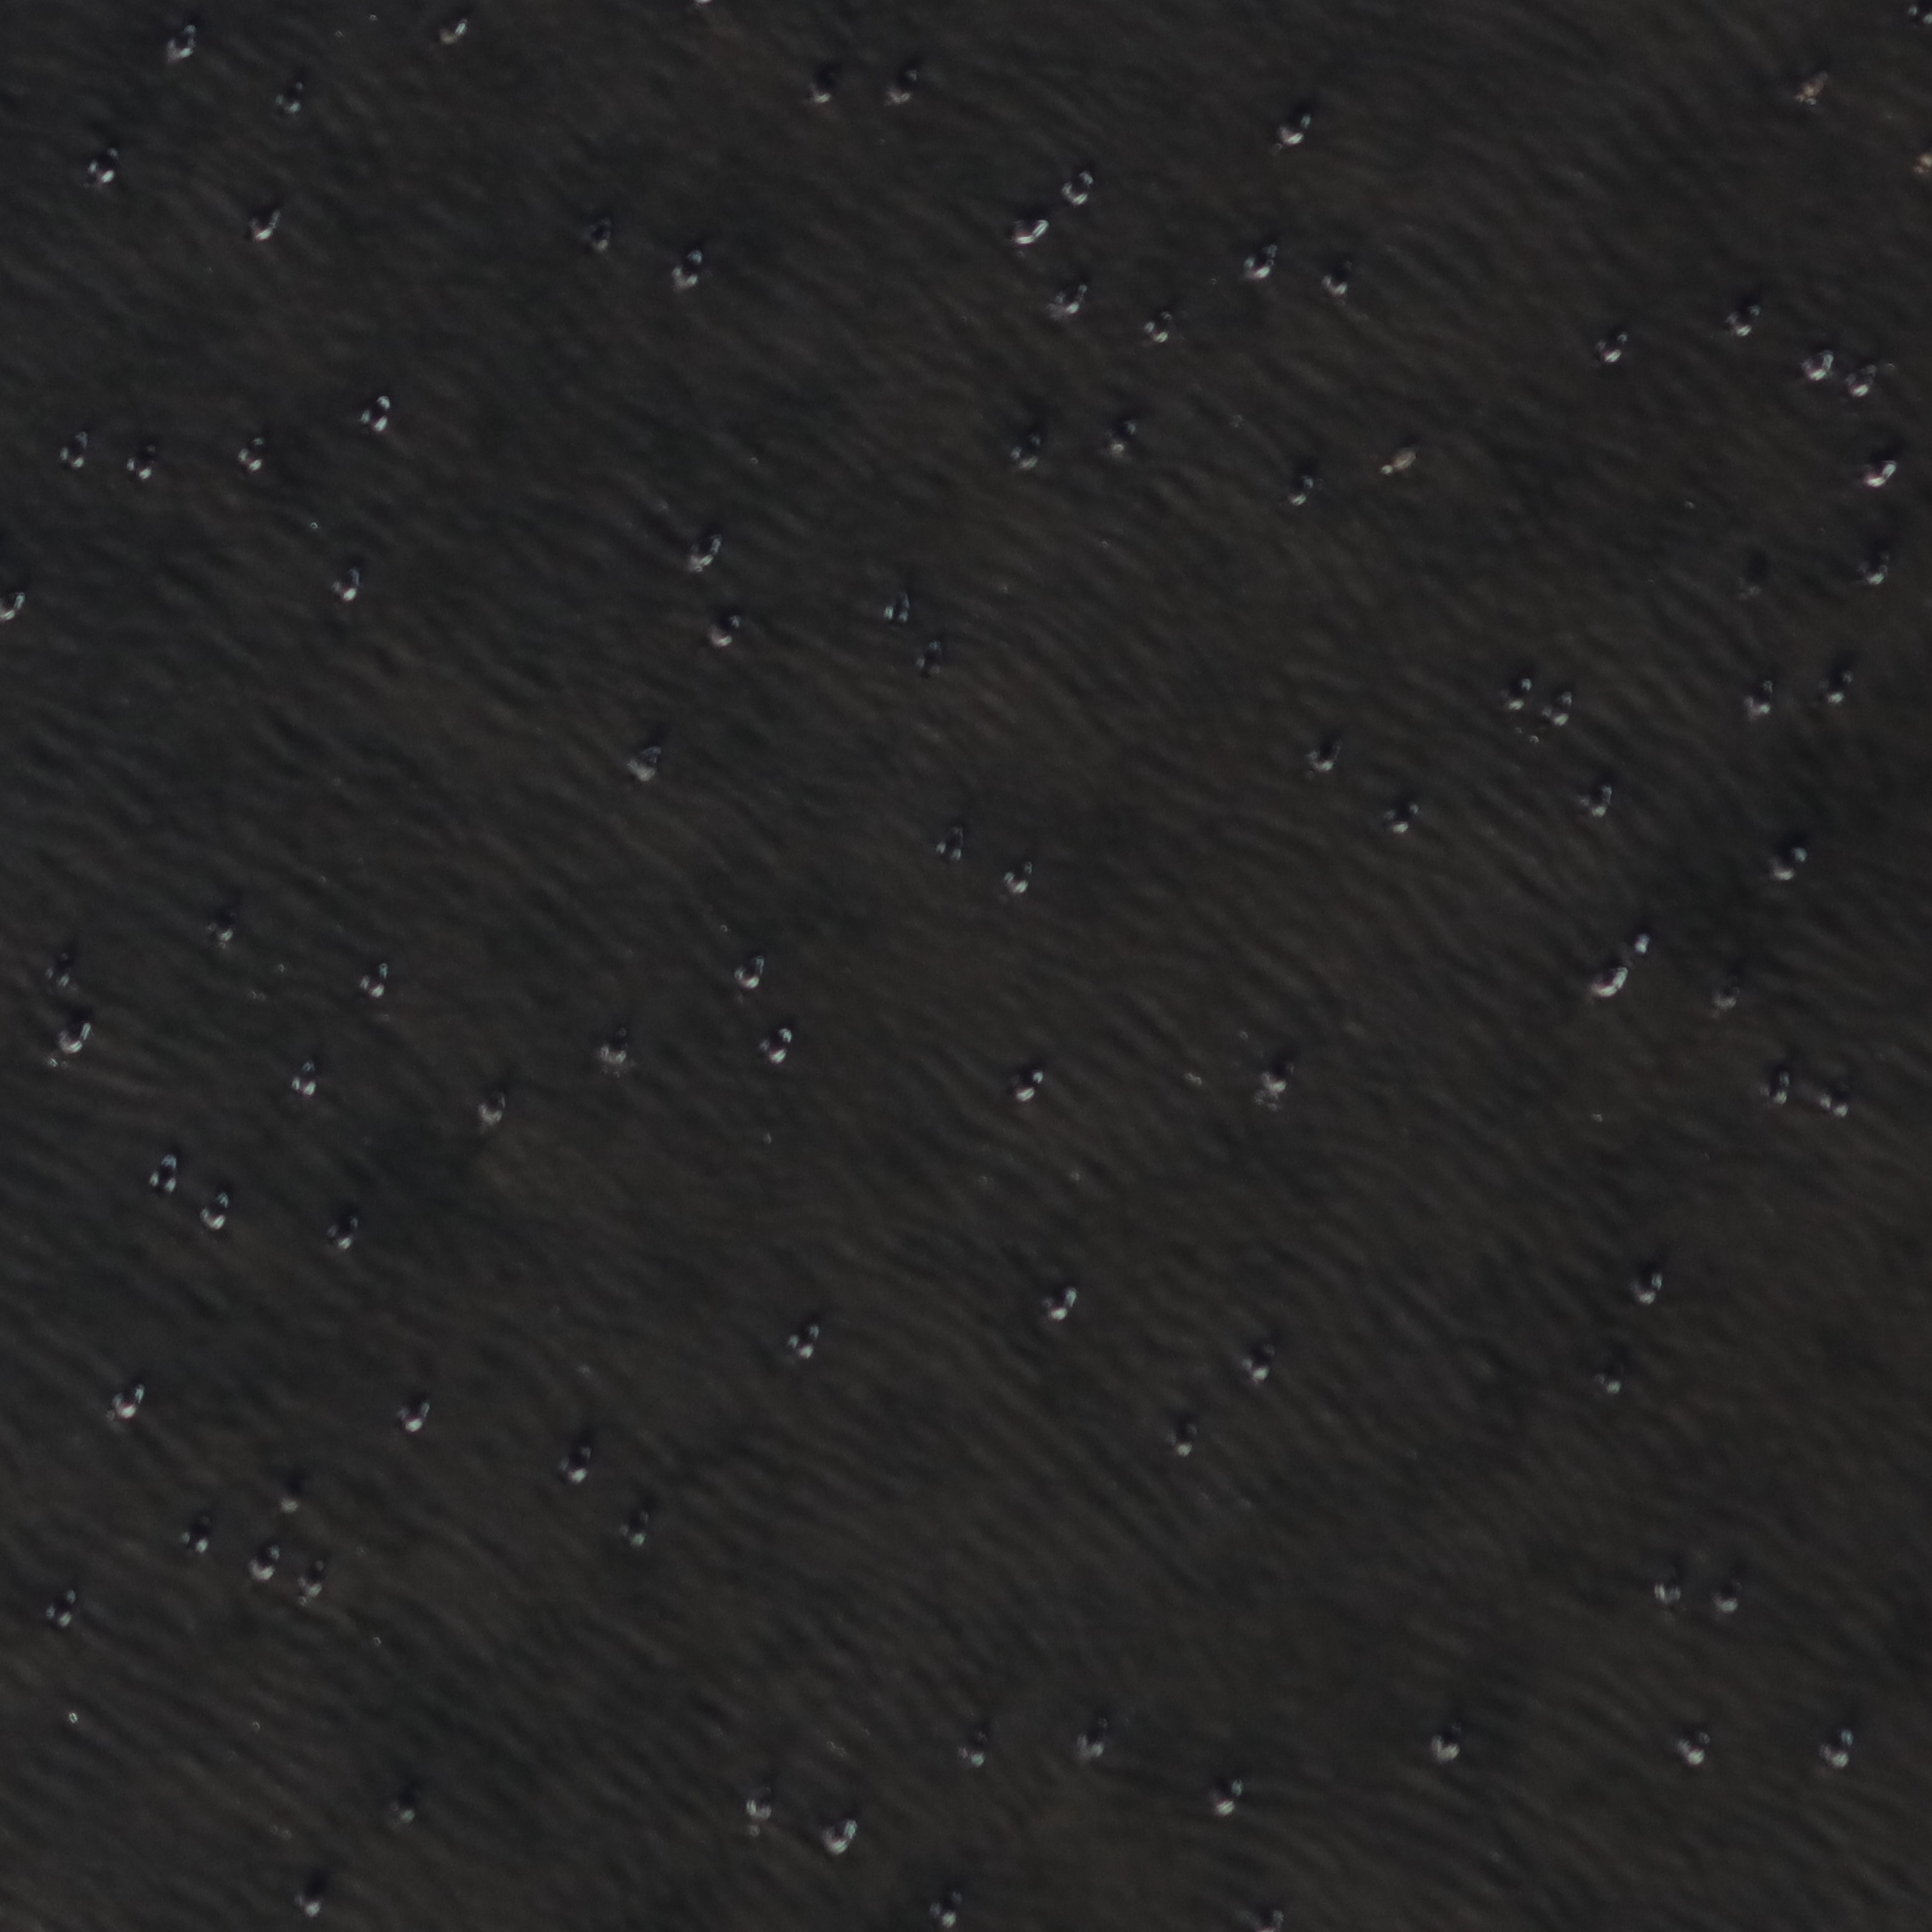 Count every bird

99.